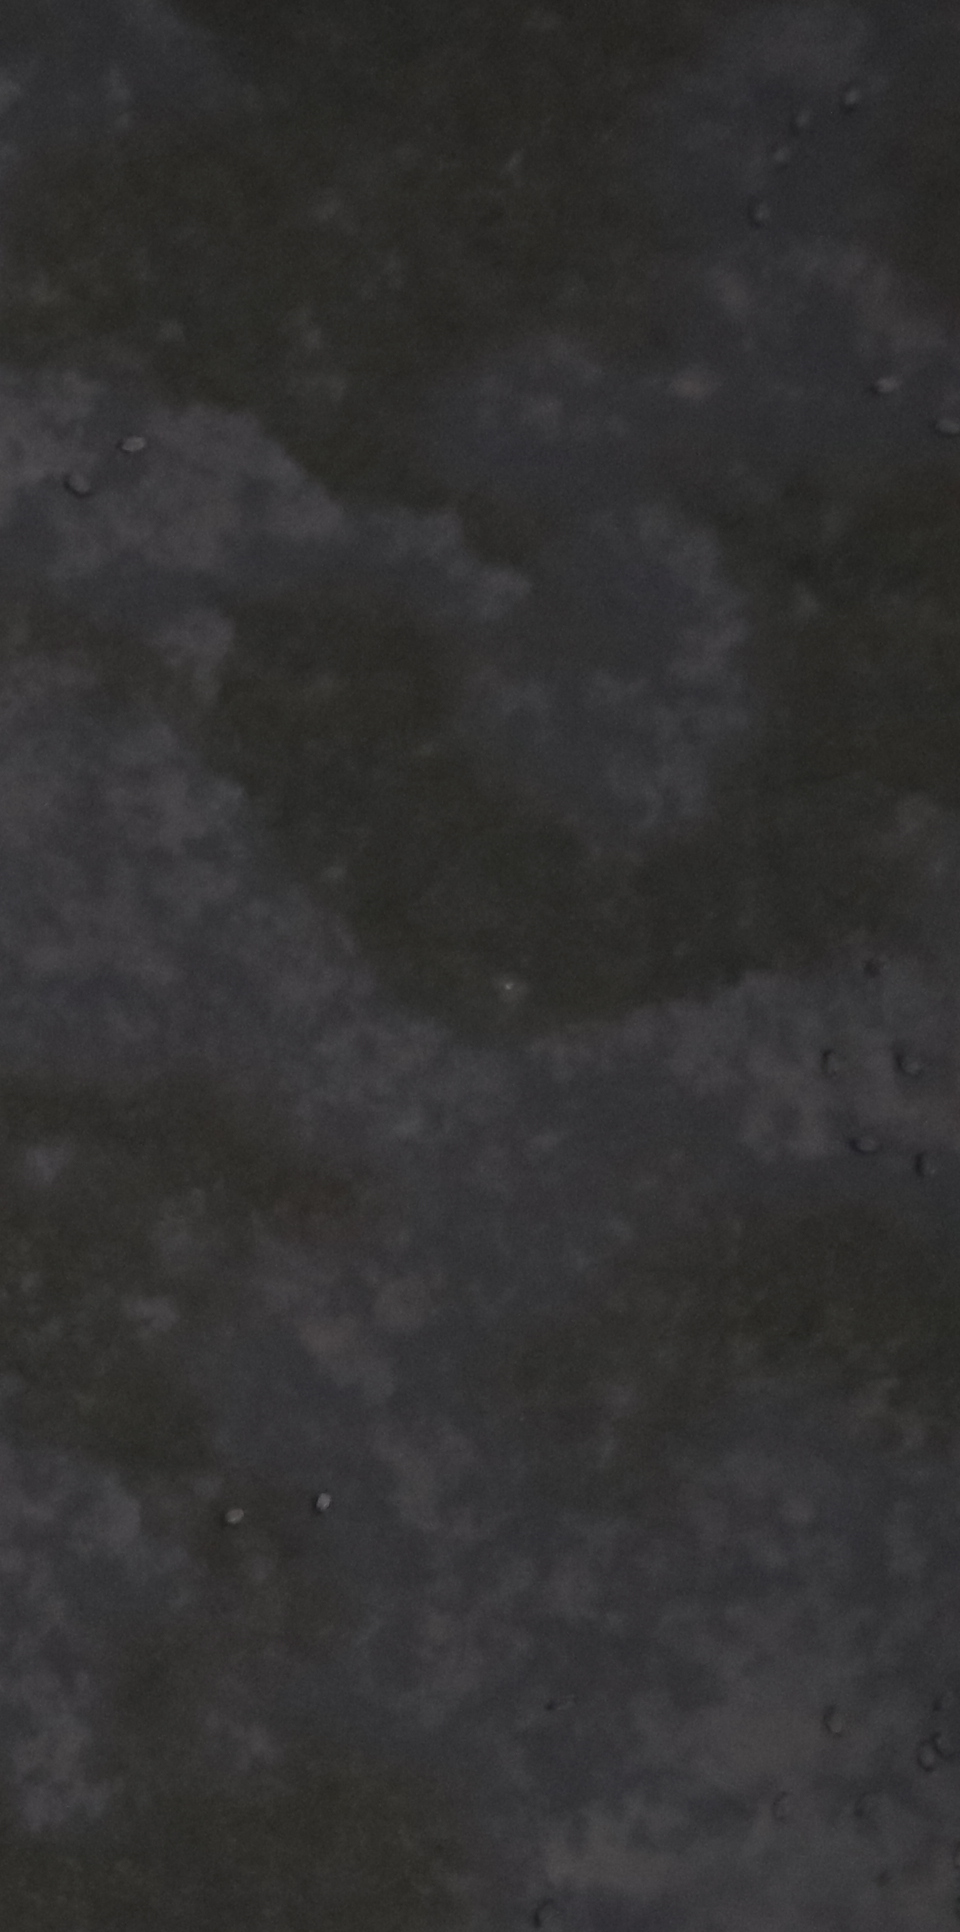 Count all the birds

23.